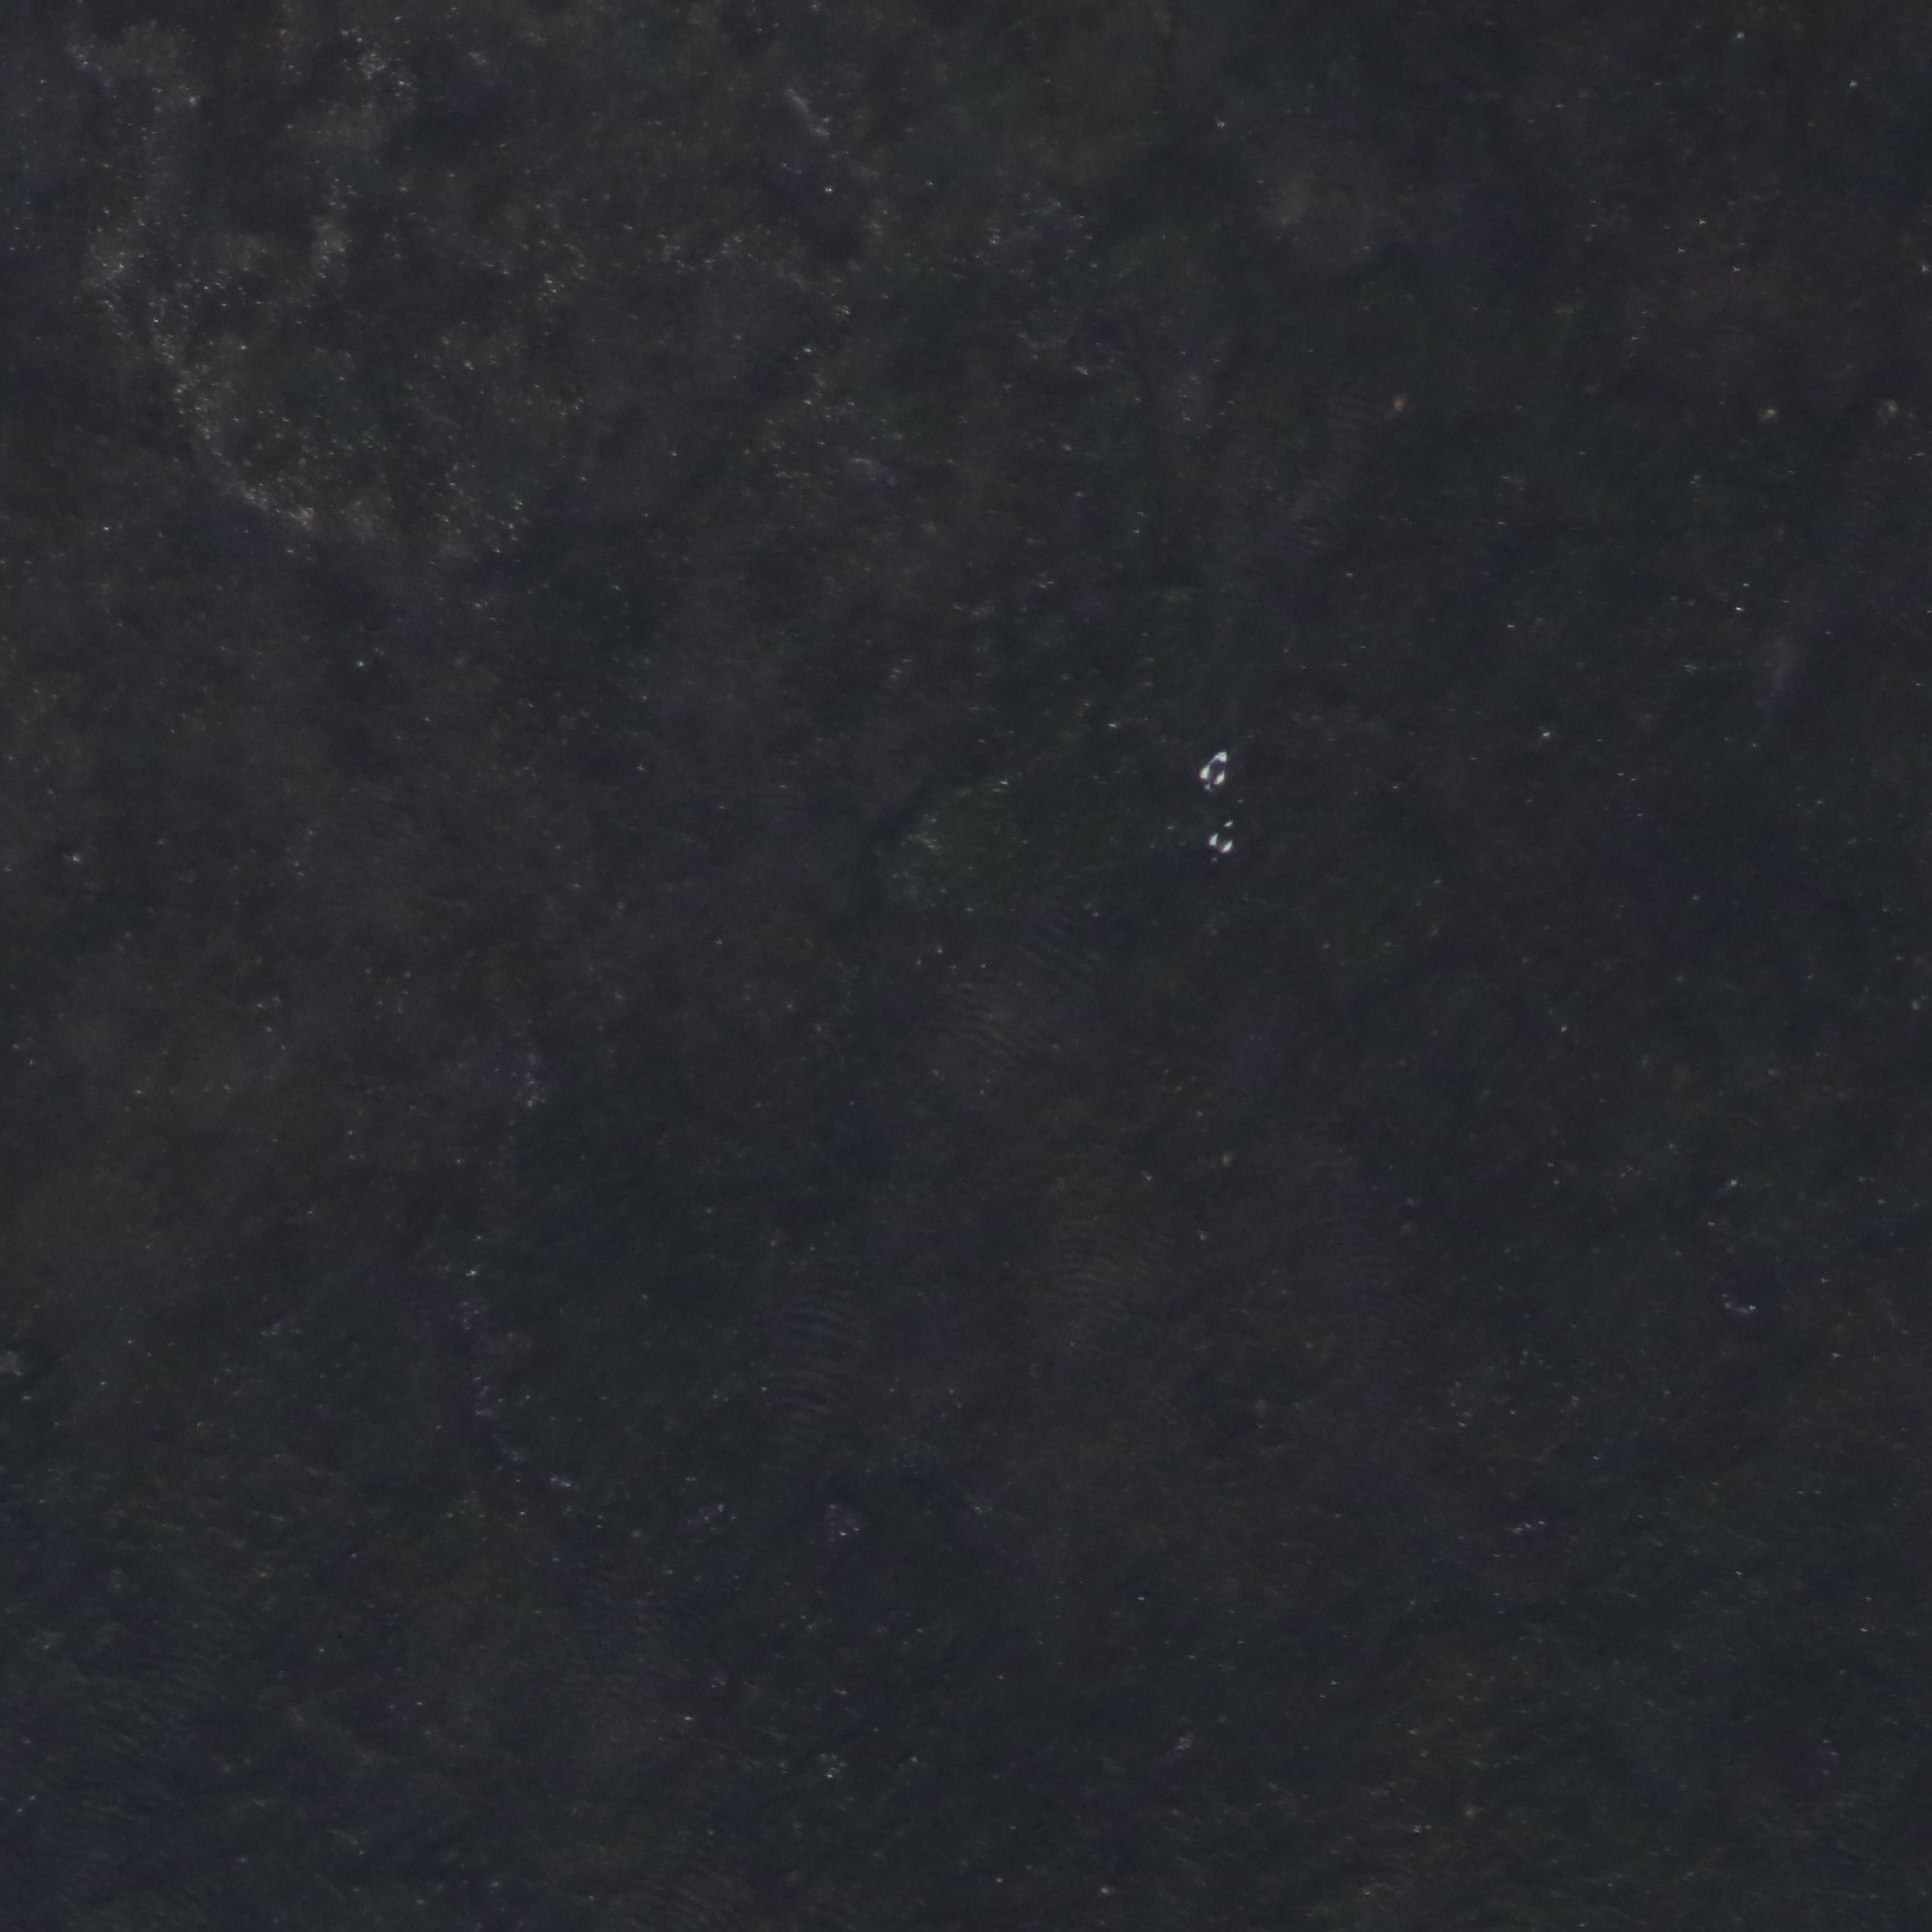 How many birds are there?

2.